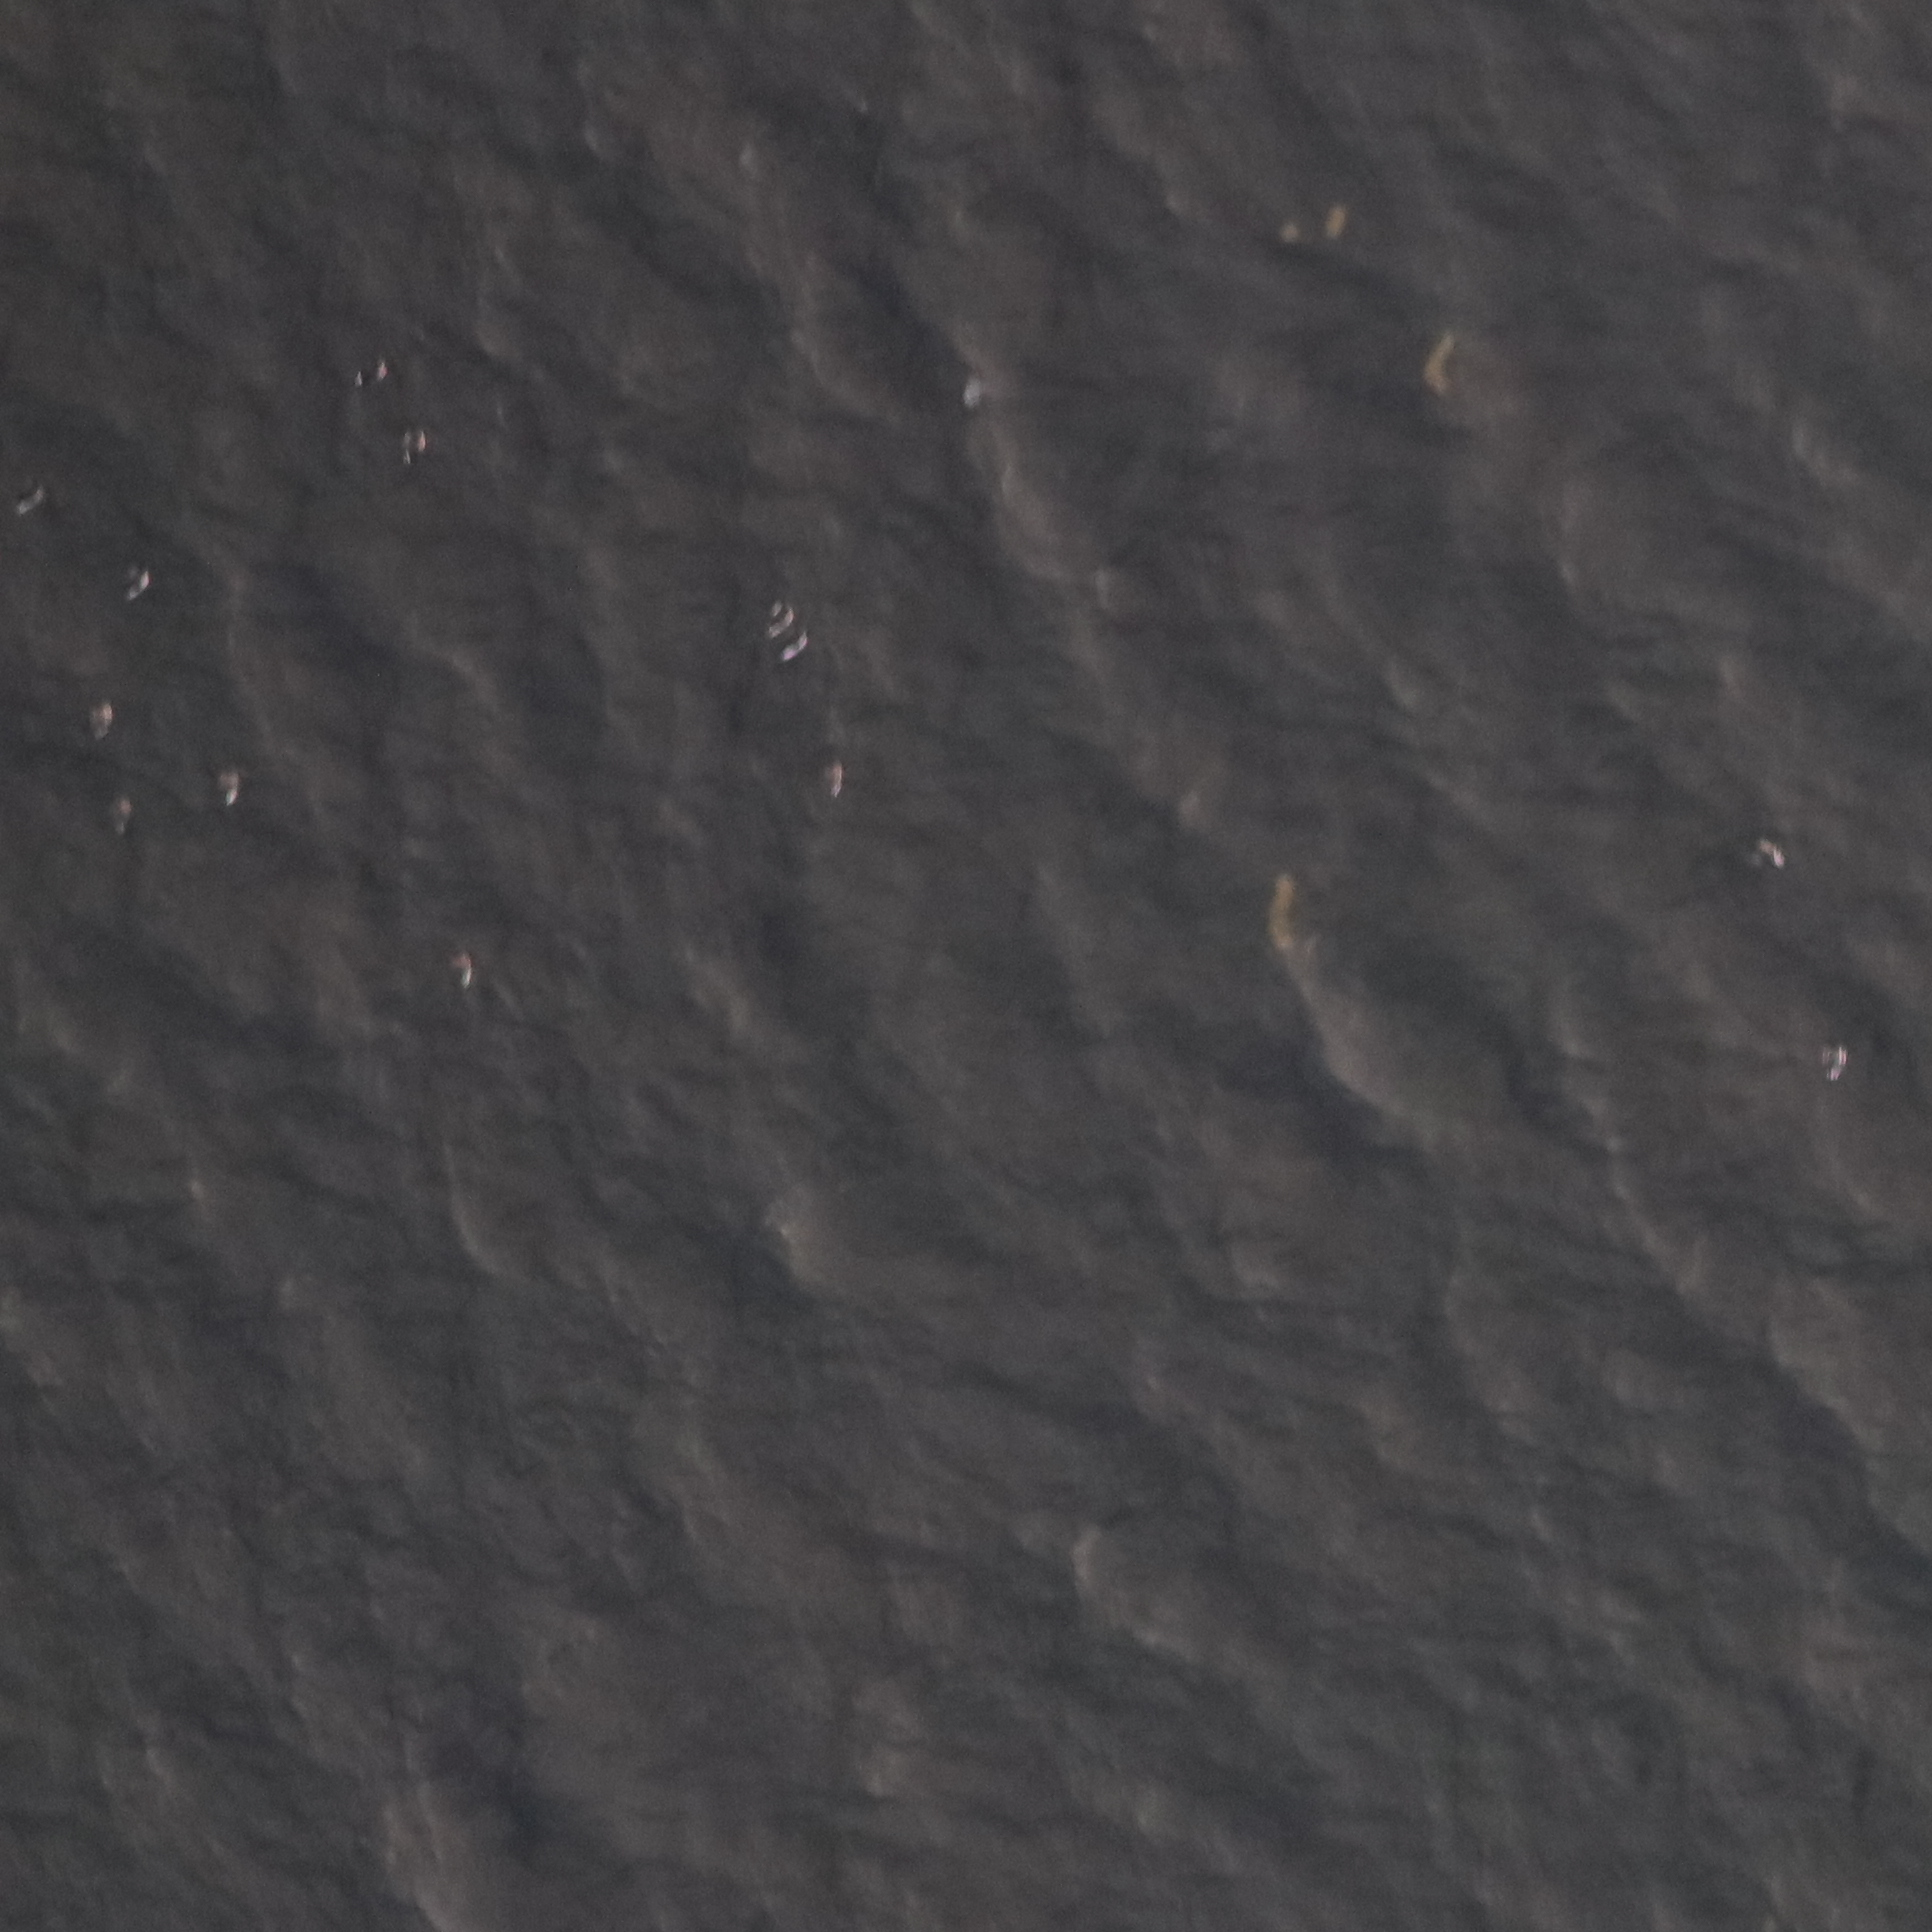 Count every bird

13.